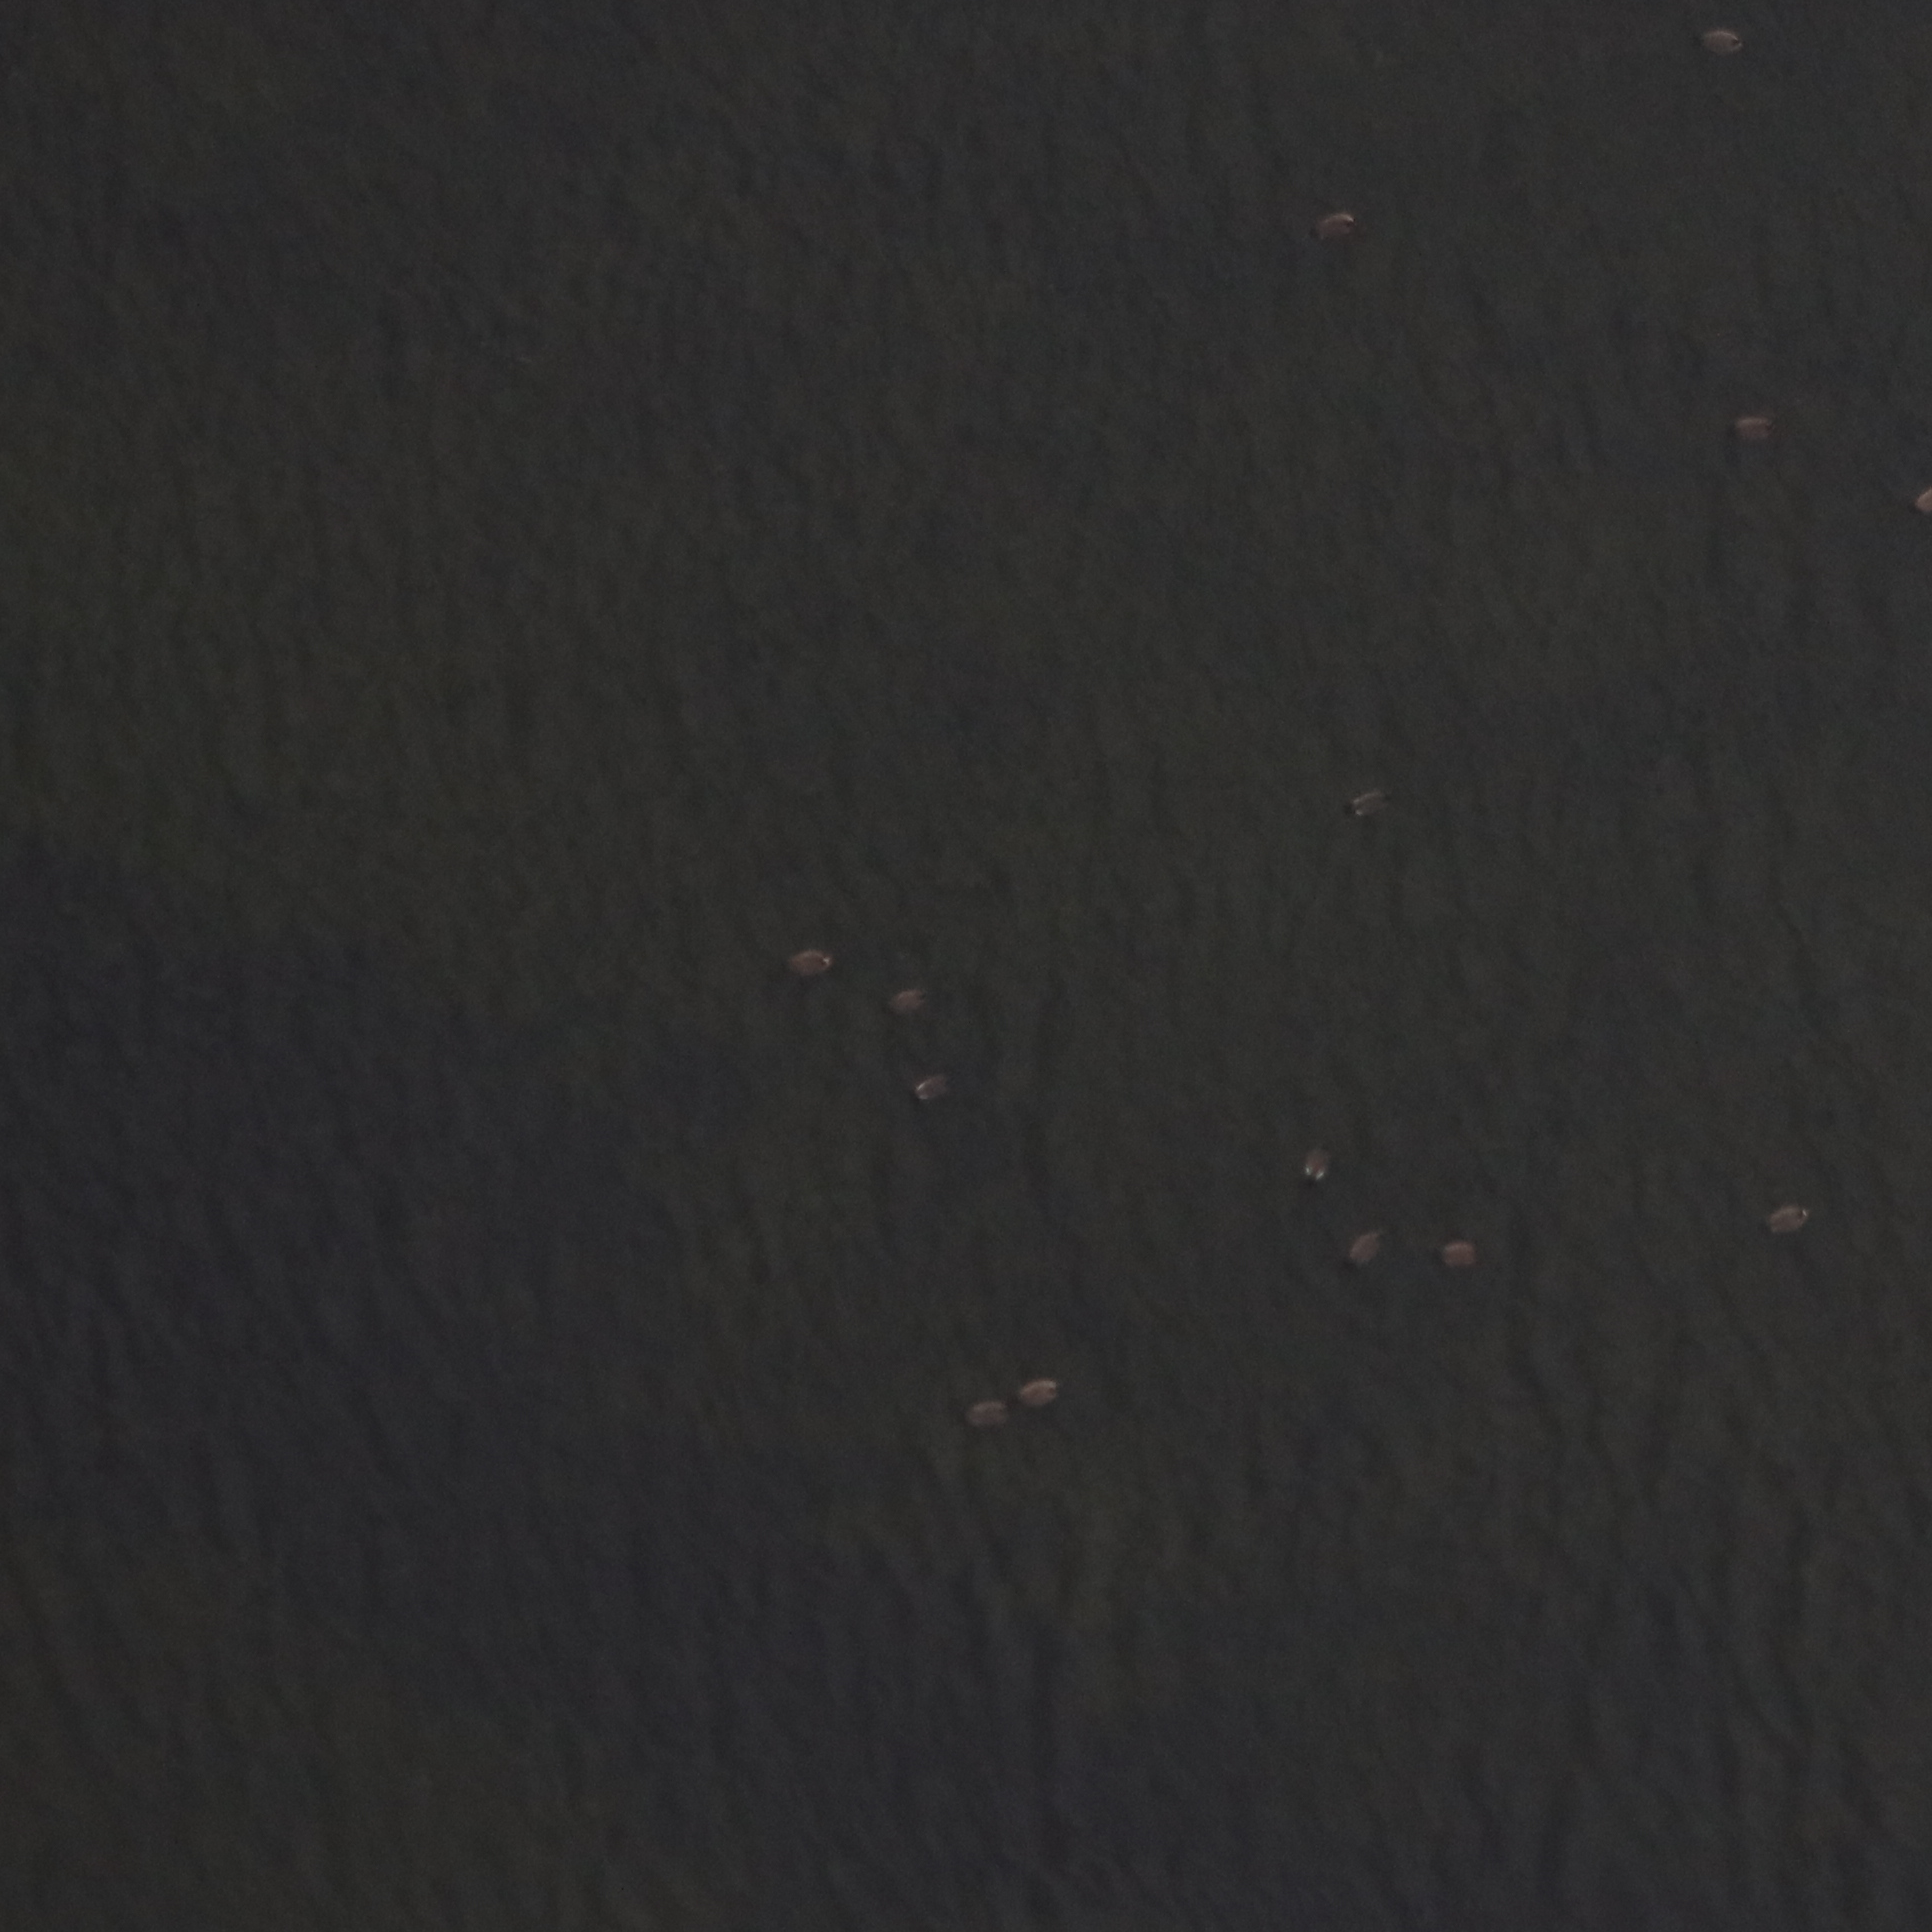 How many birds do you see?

13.